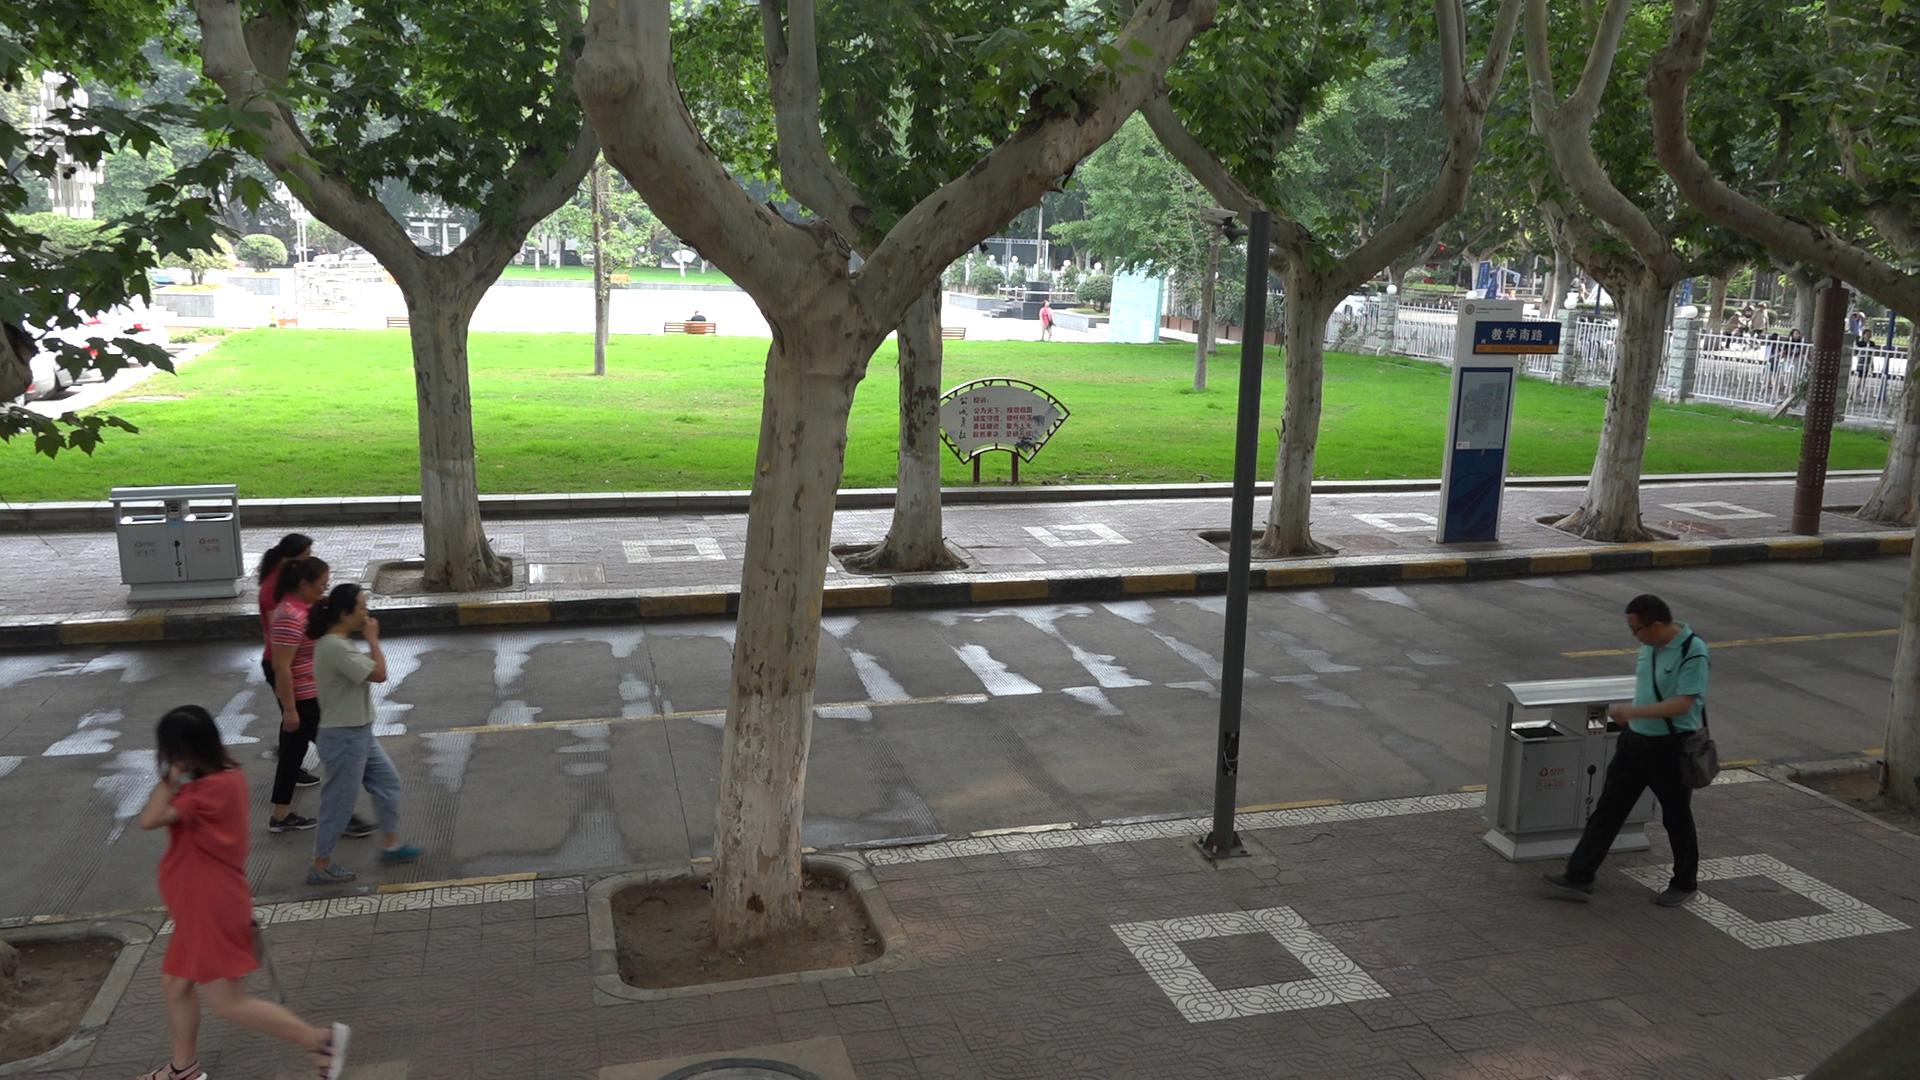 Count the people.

15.